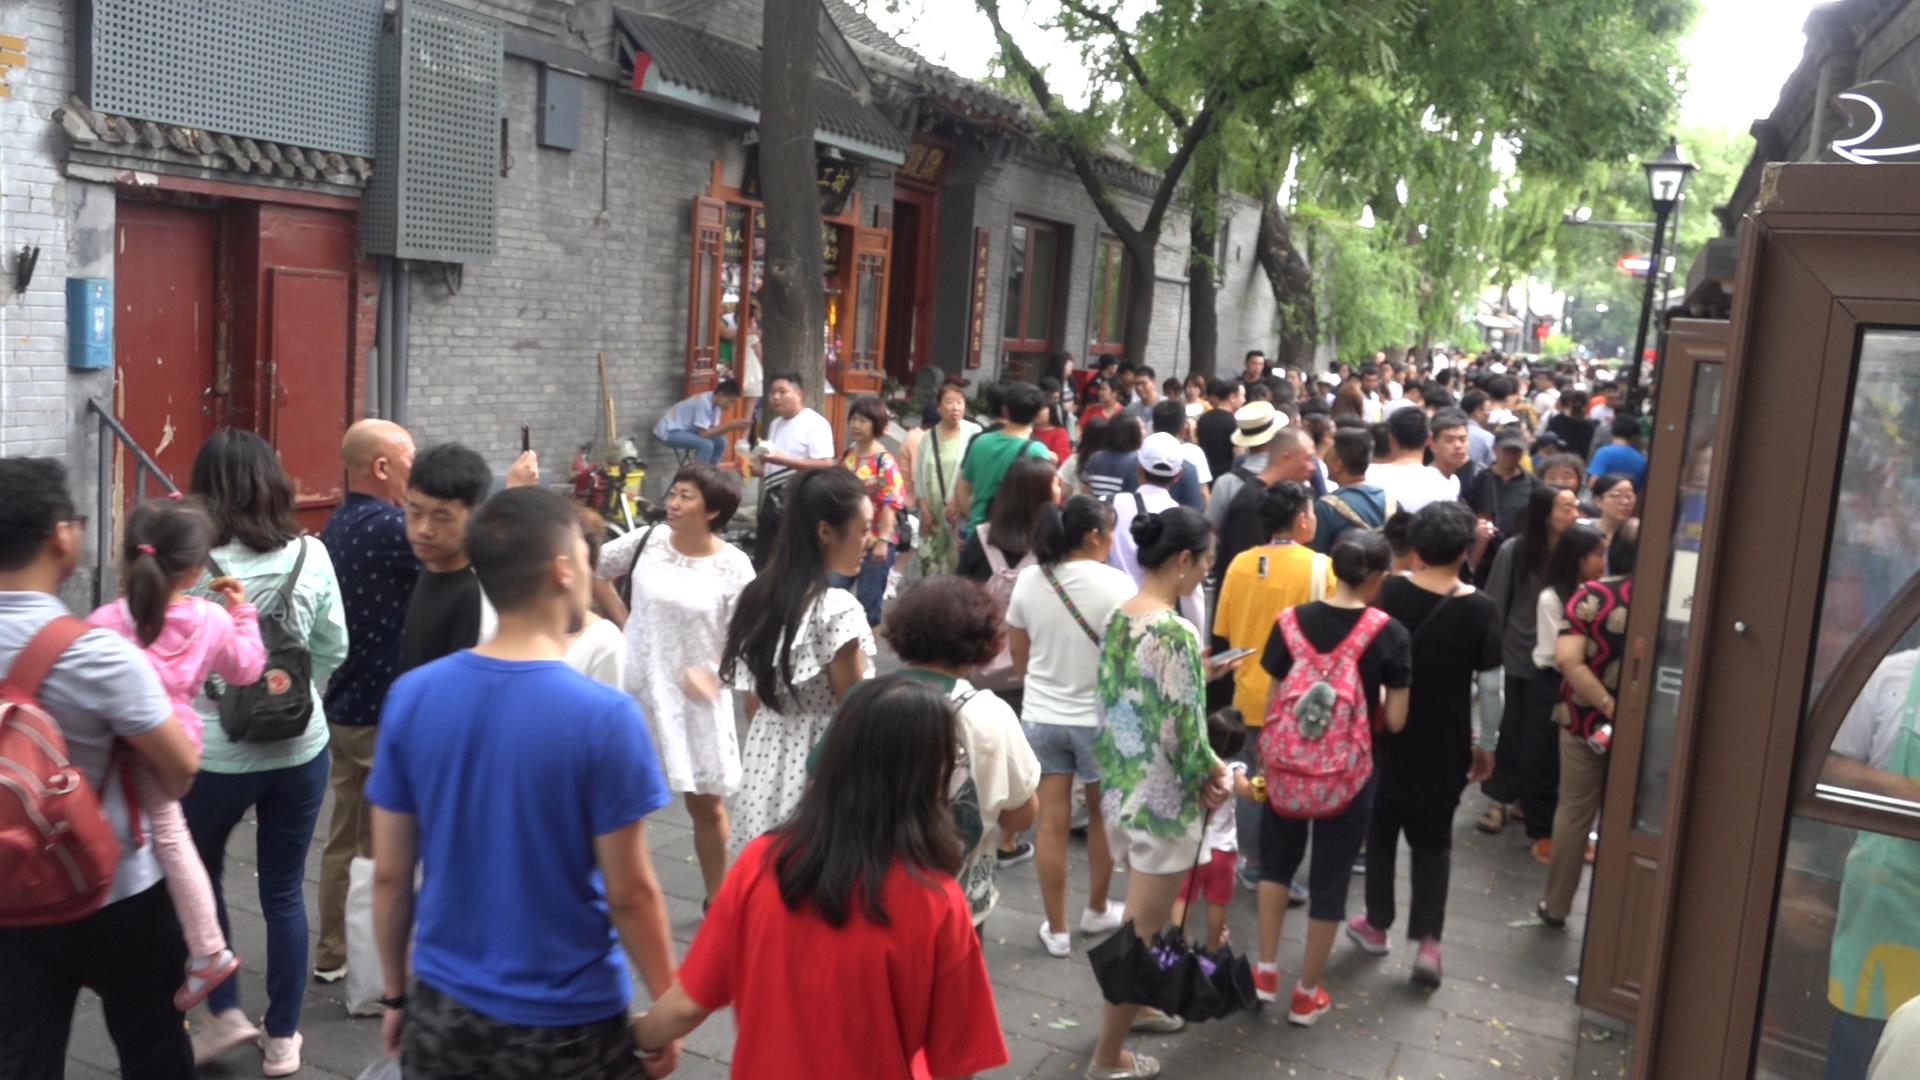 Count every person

97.